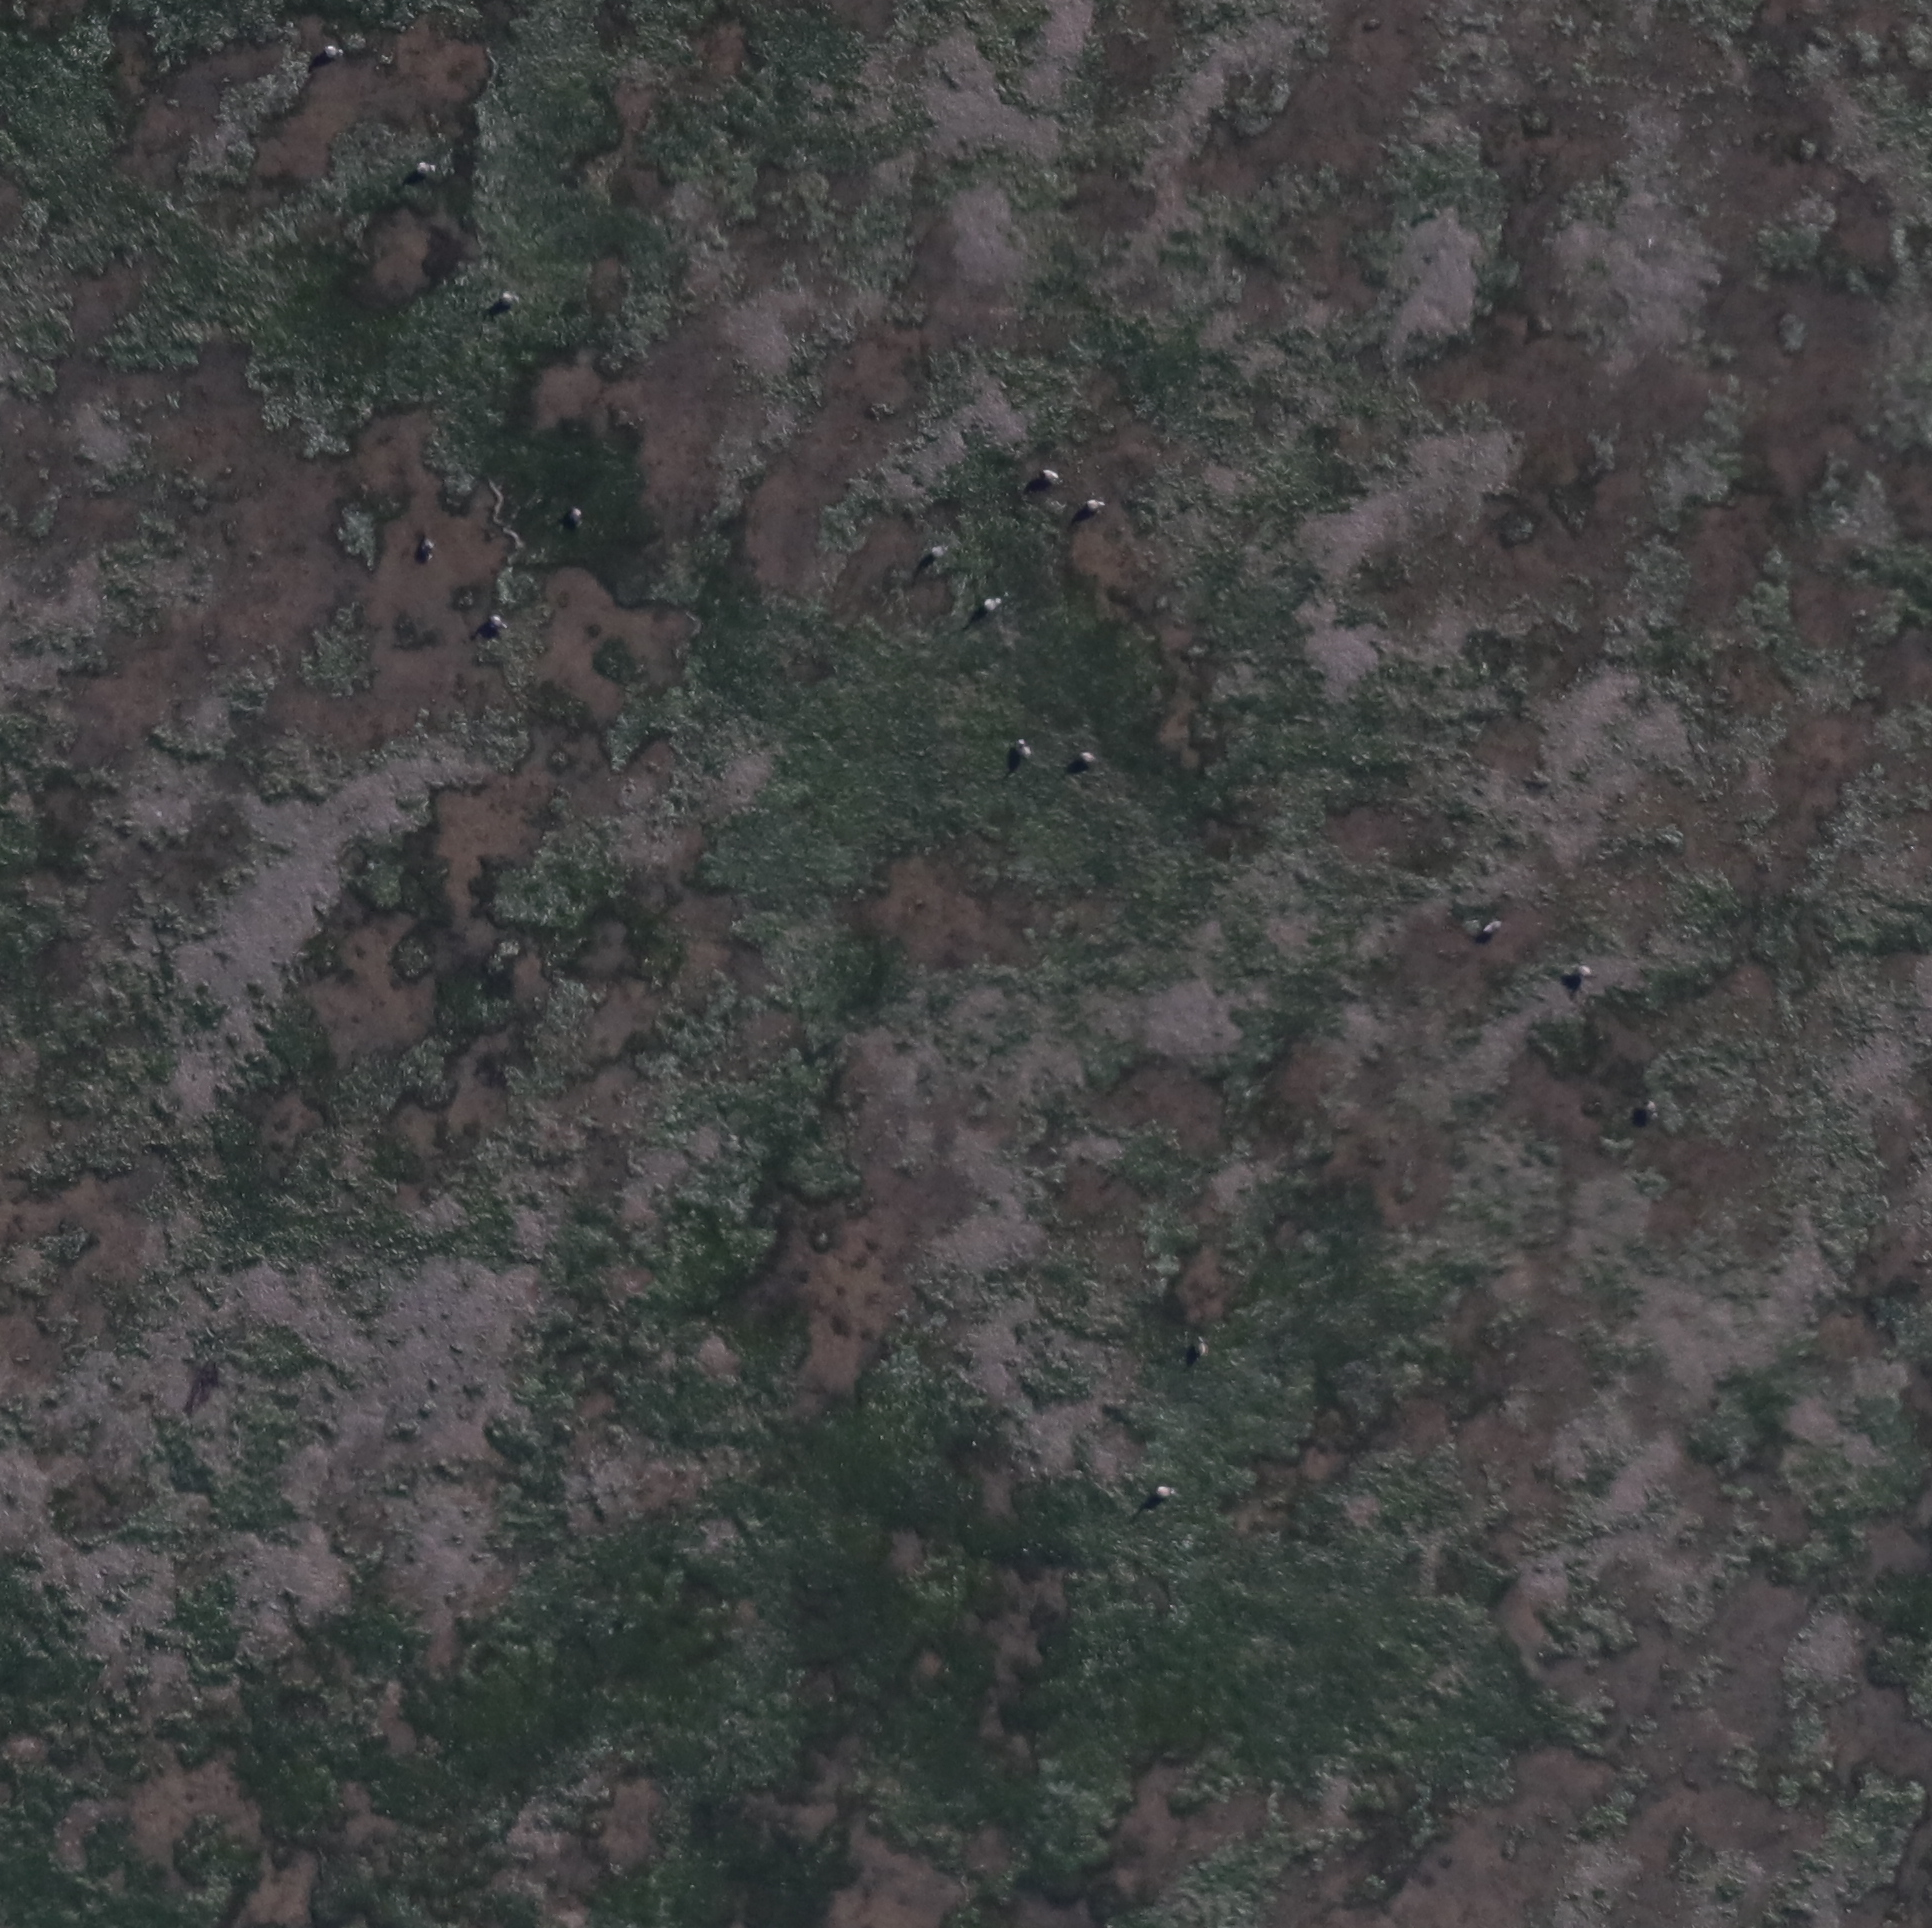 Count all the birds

17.